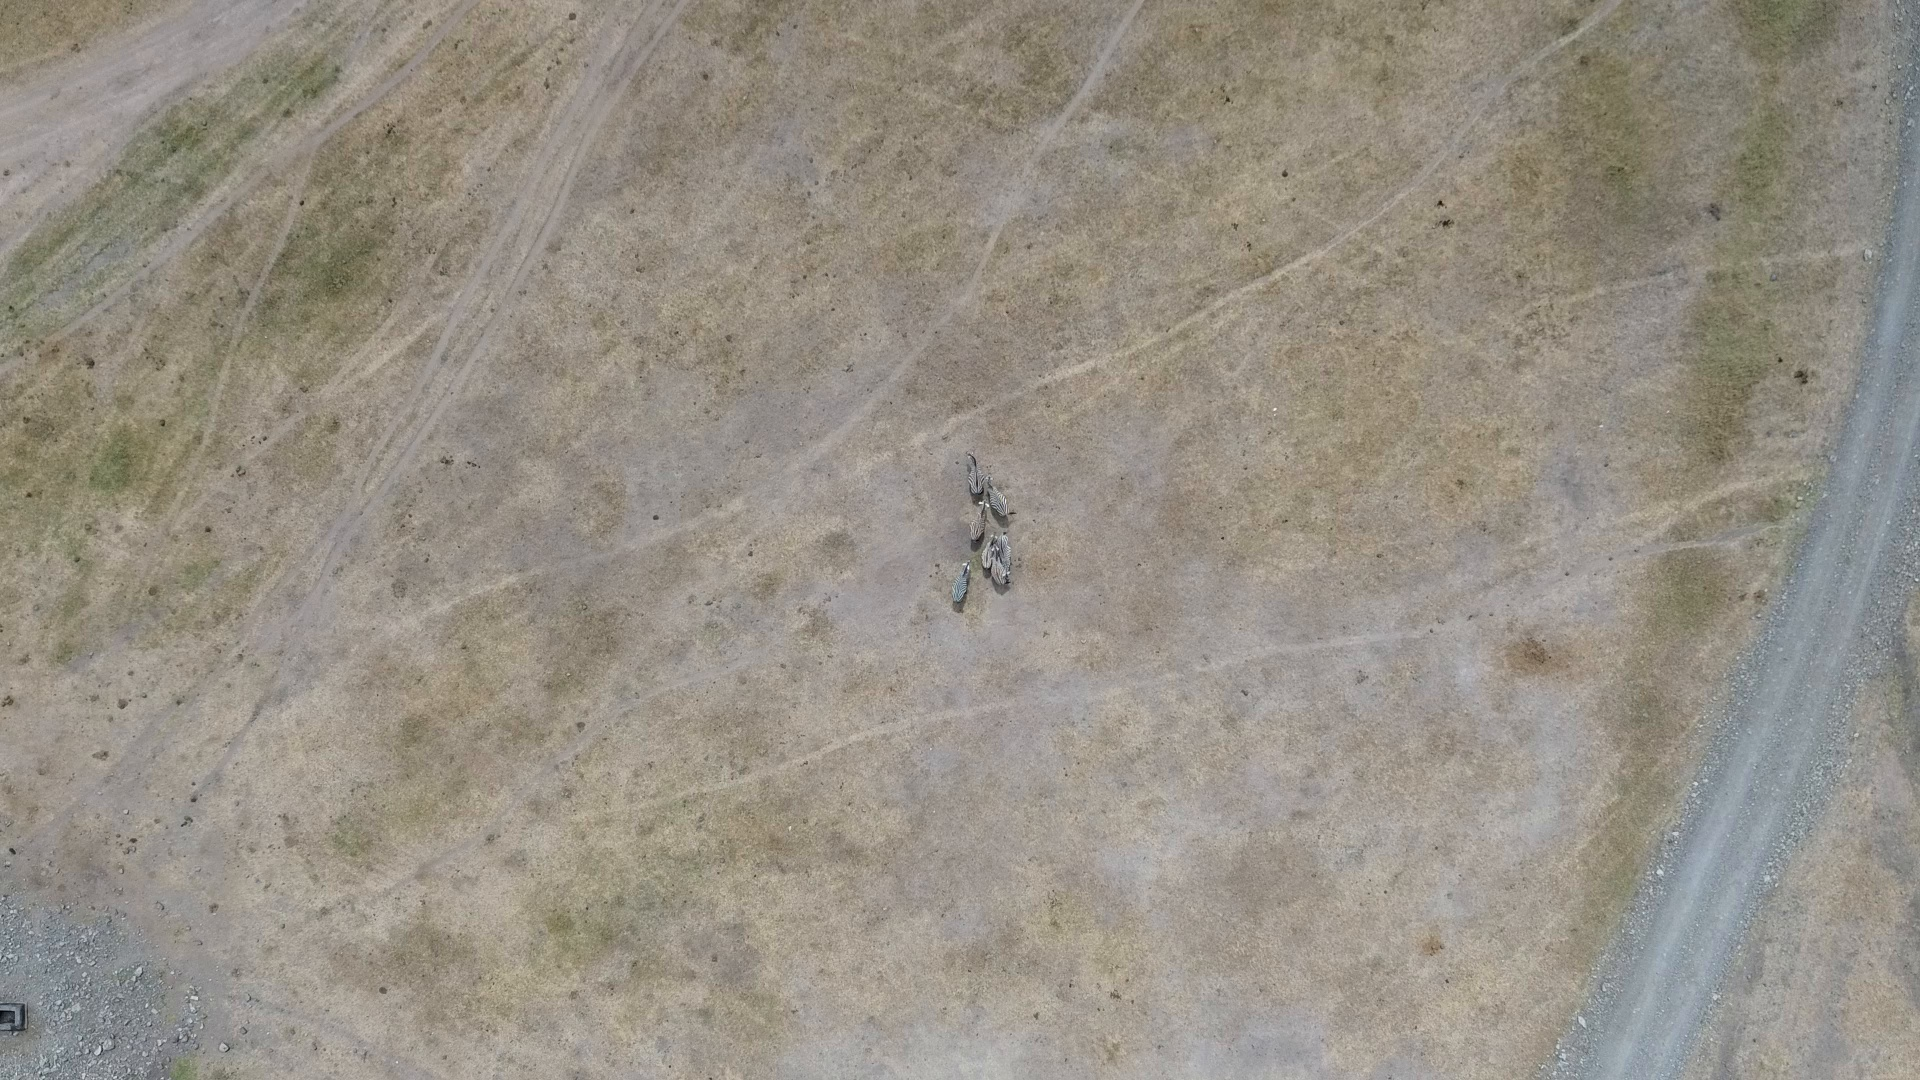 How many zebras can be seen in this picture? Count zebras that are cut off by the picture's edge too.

10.